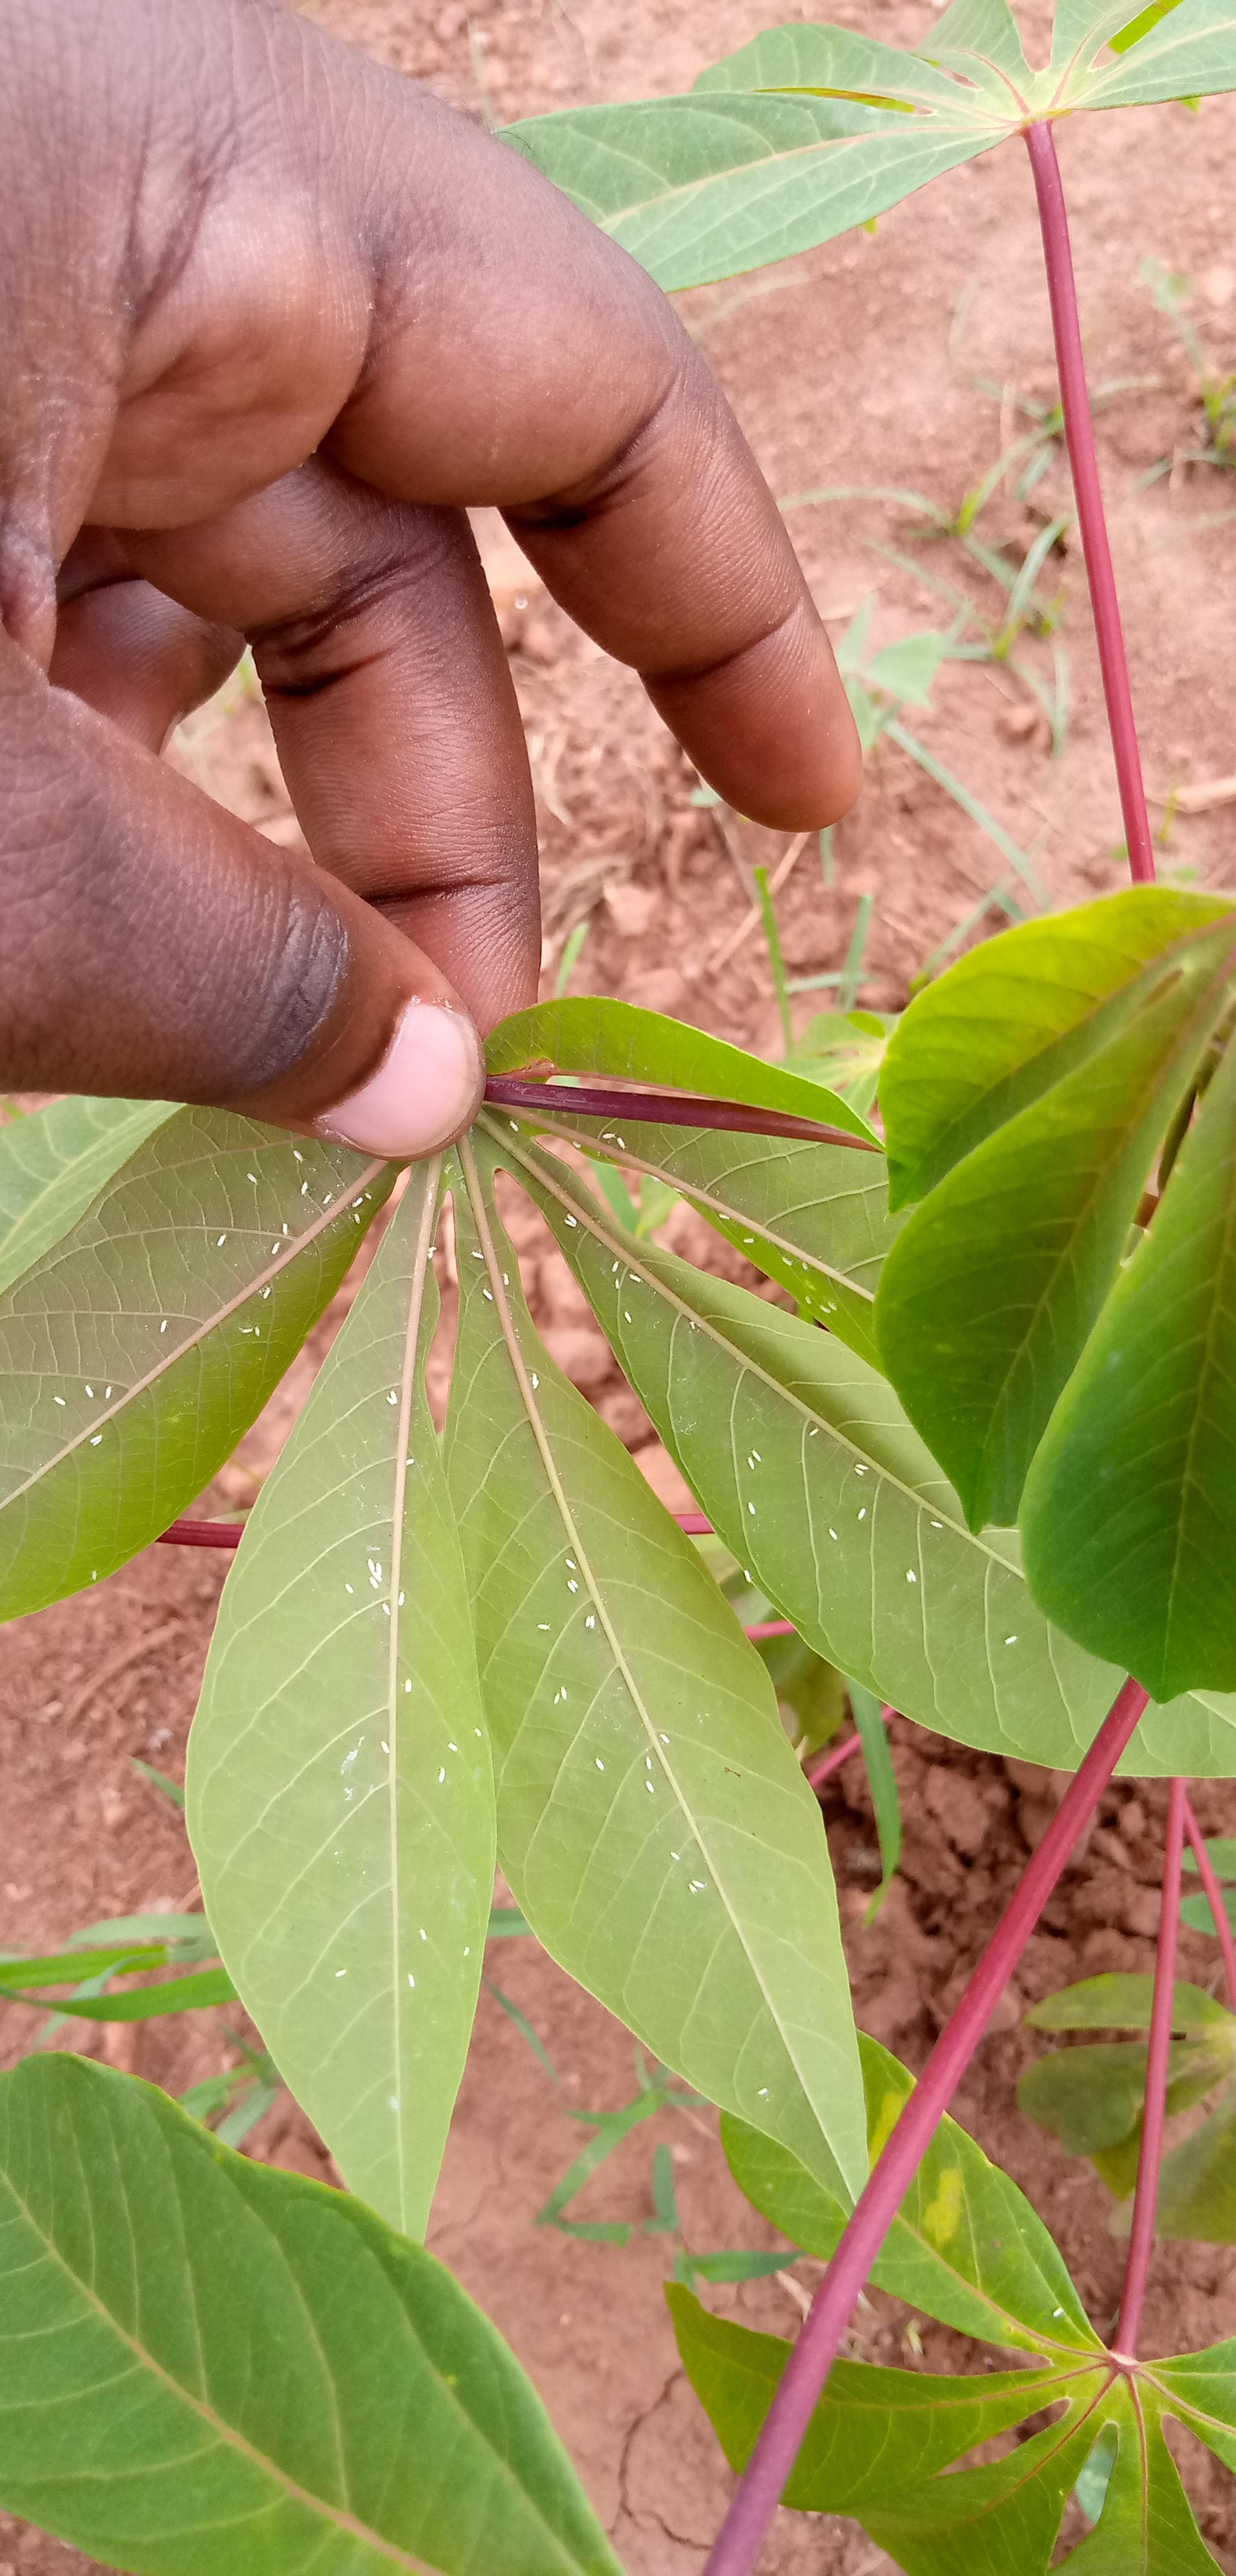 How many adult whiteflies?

93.